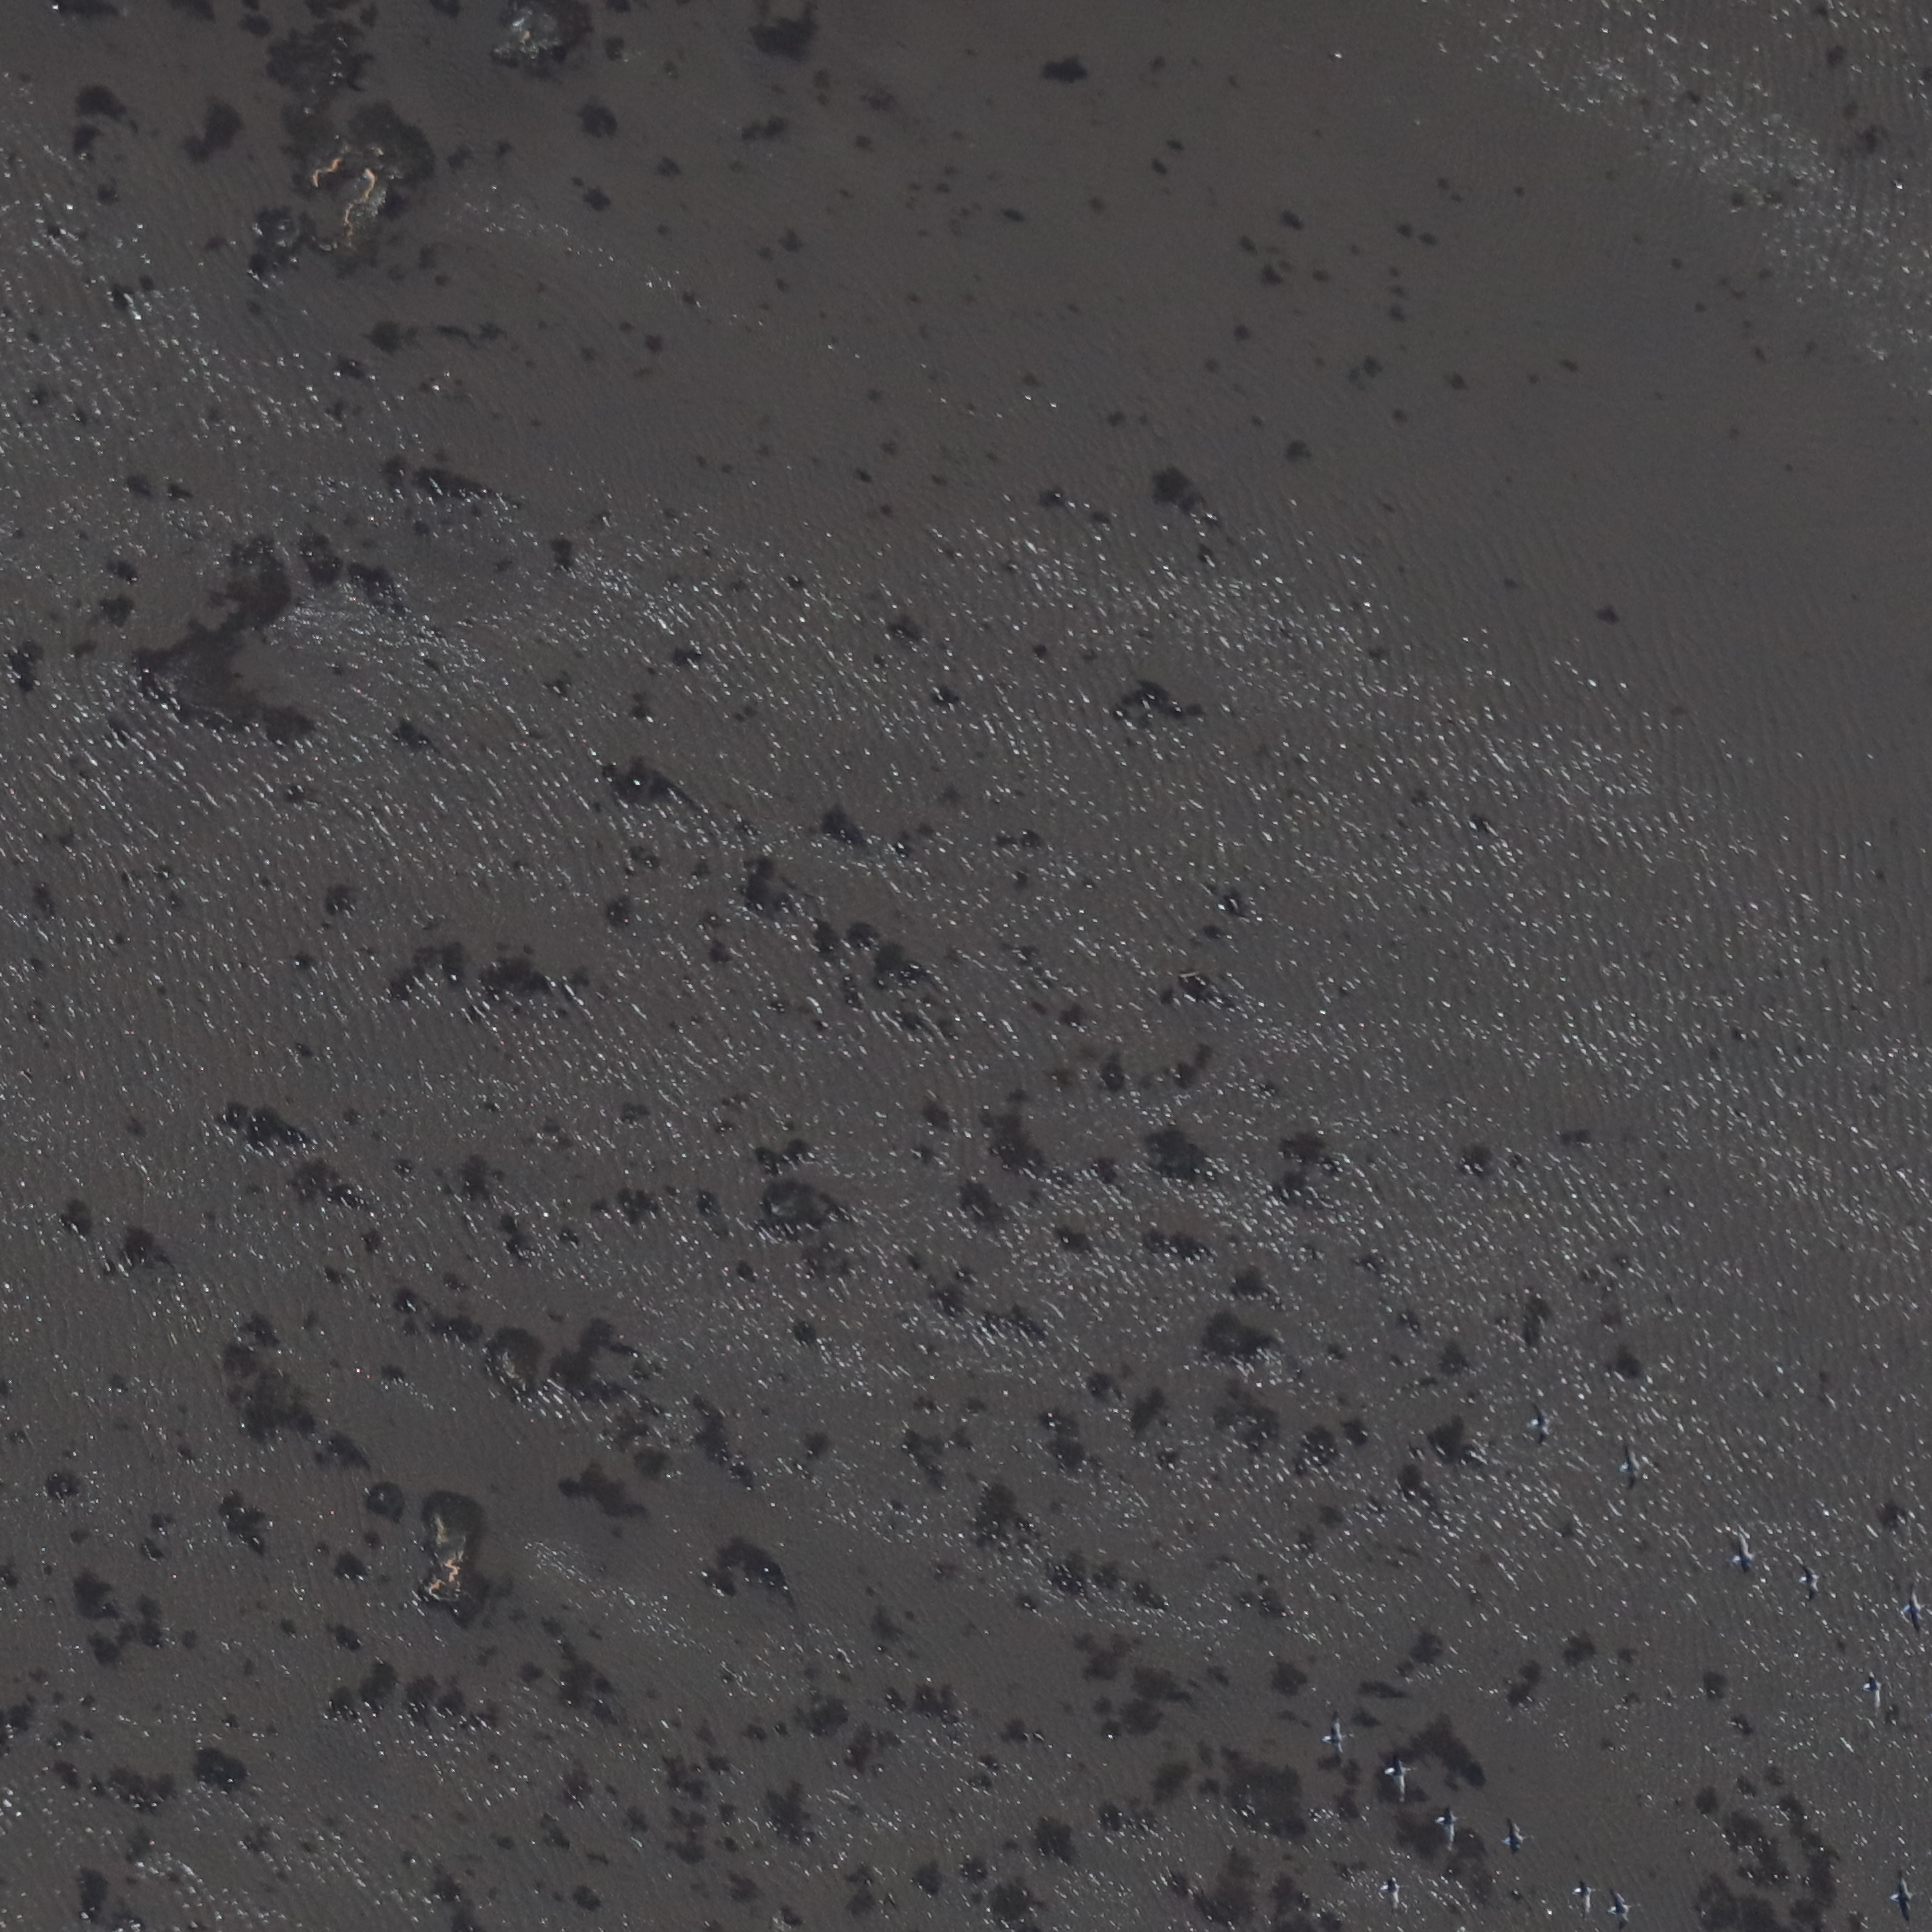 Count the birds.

14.